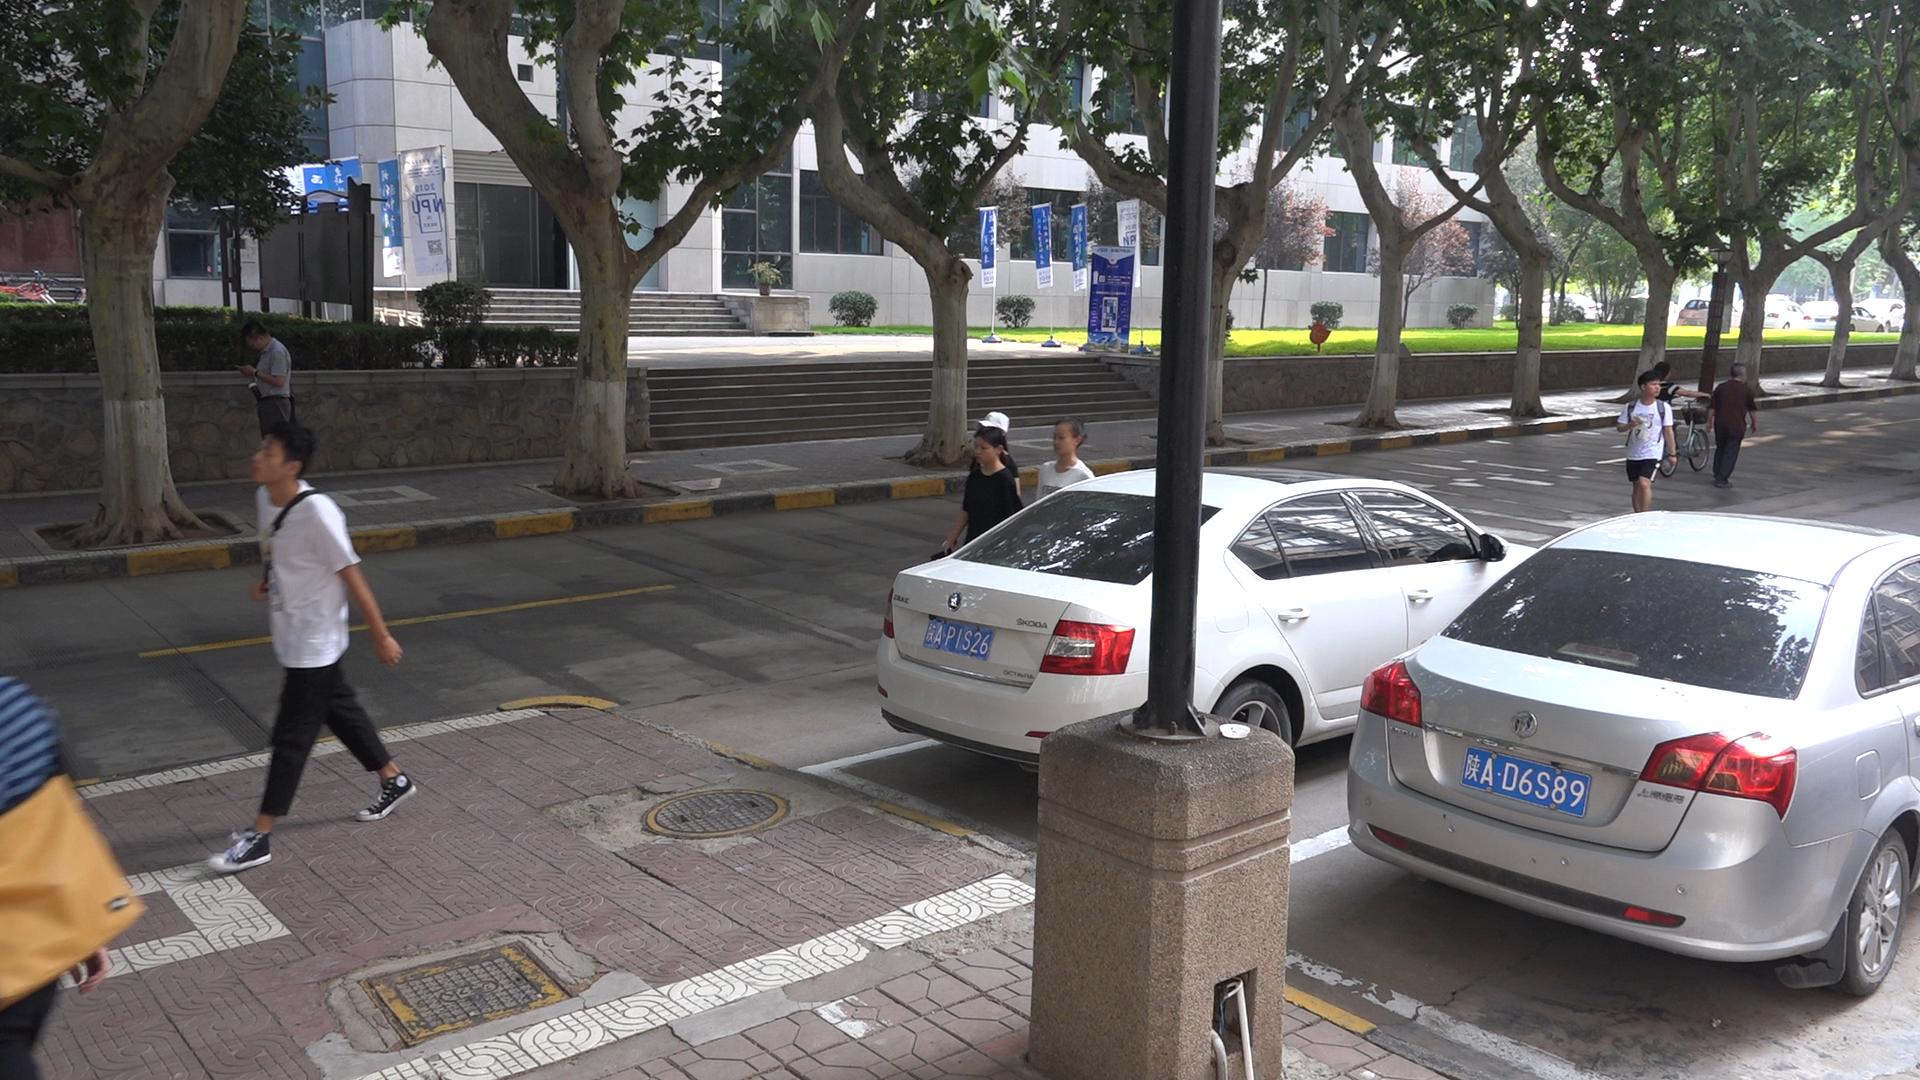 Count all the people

8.